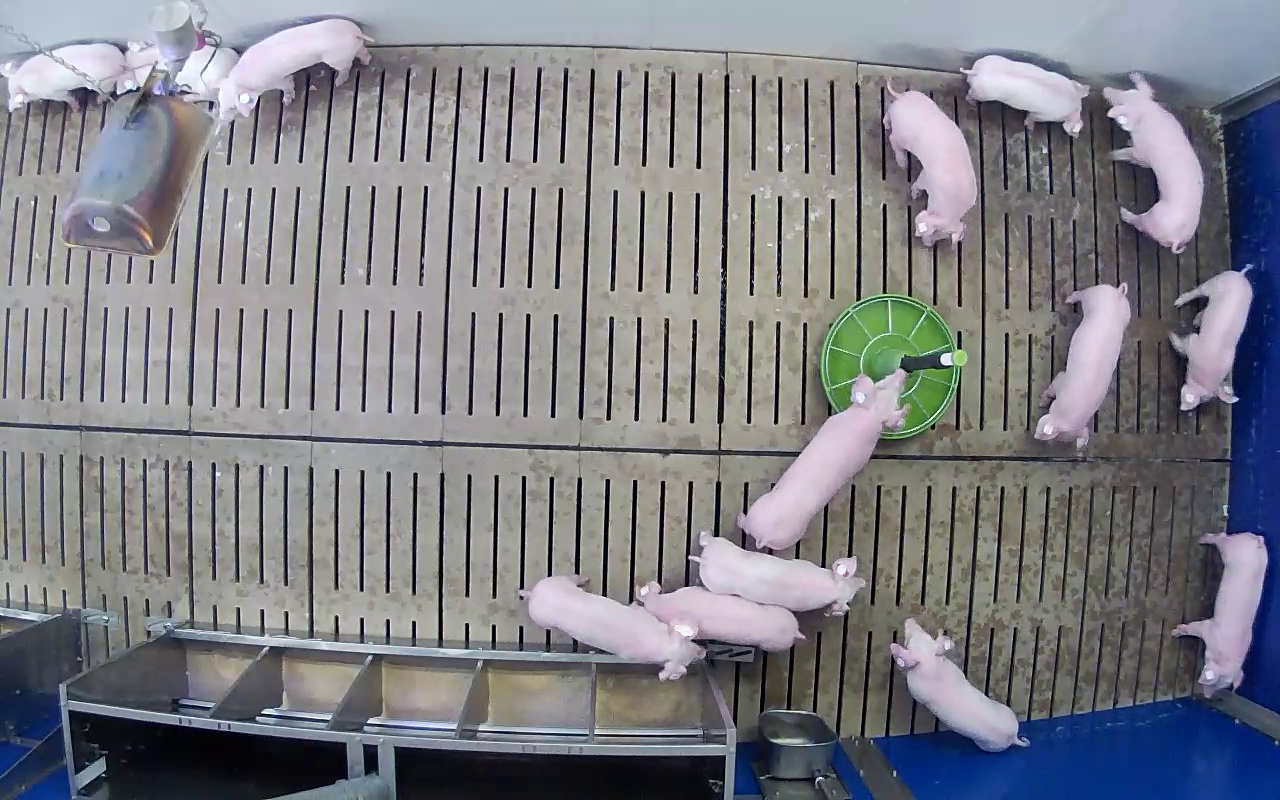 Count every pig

14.